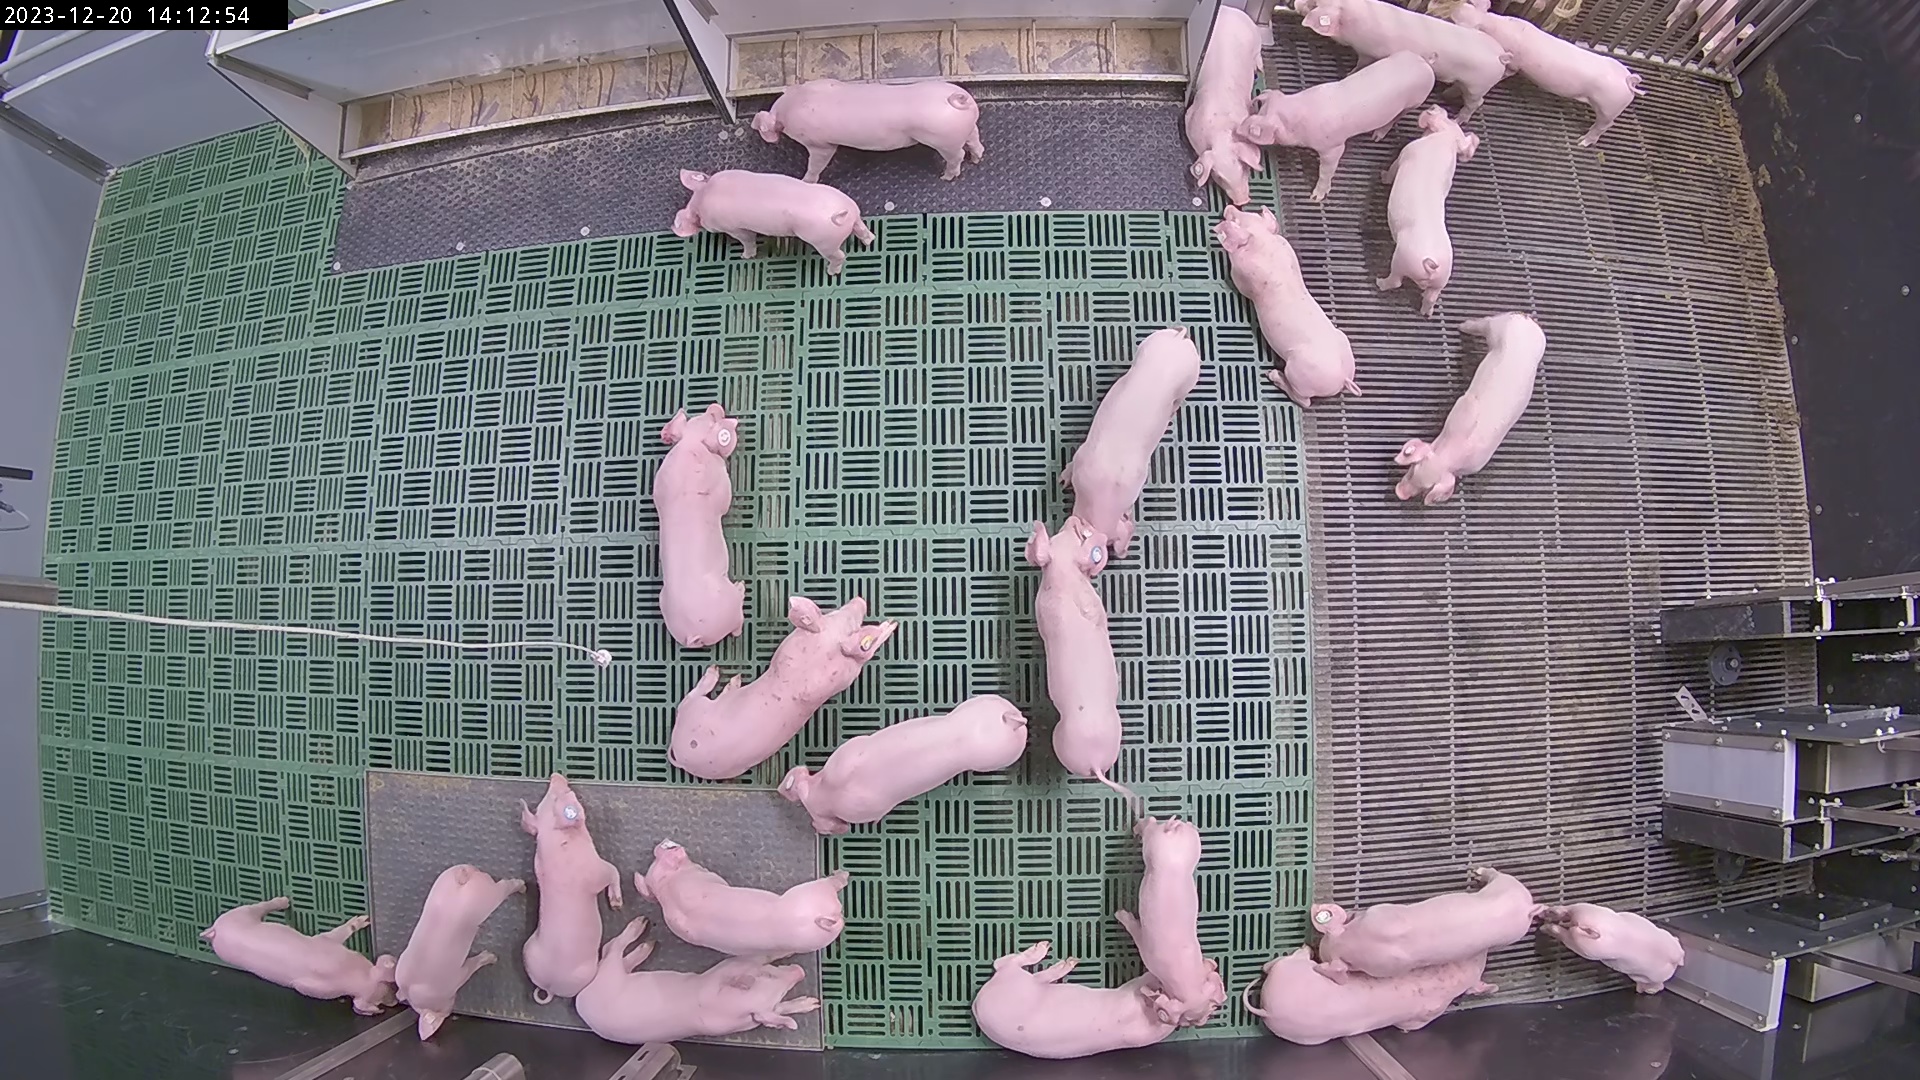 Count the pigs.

25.